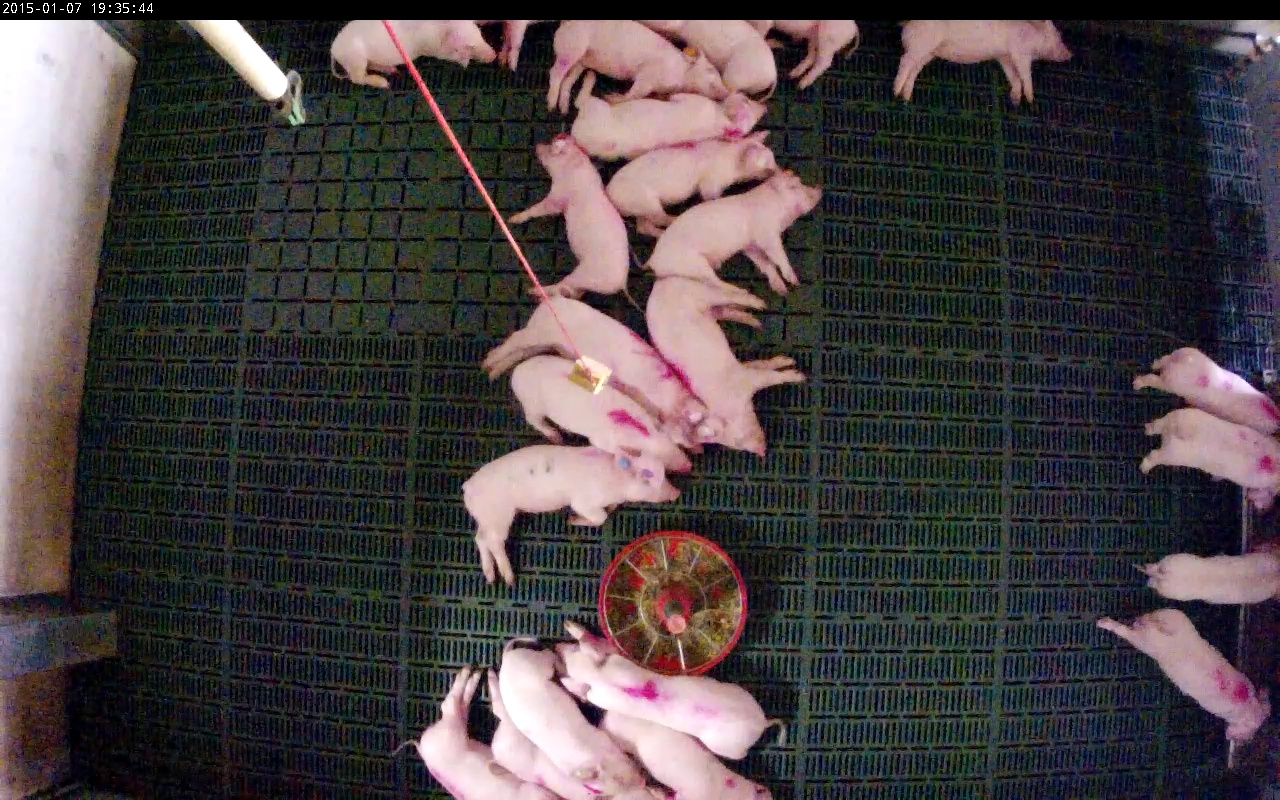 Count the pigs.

23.